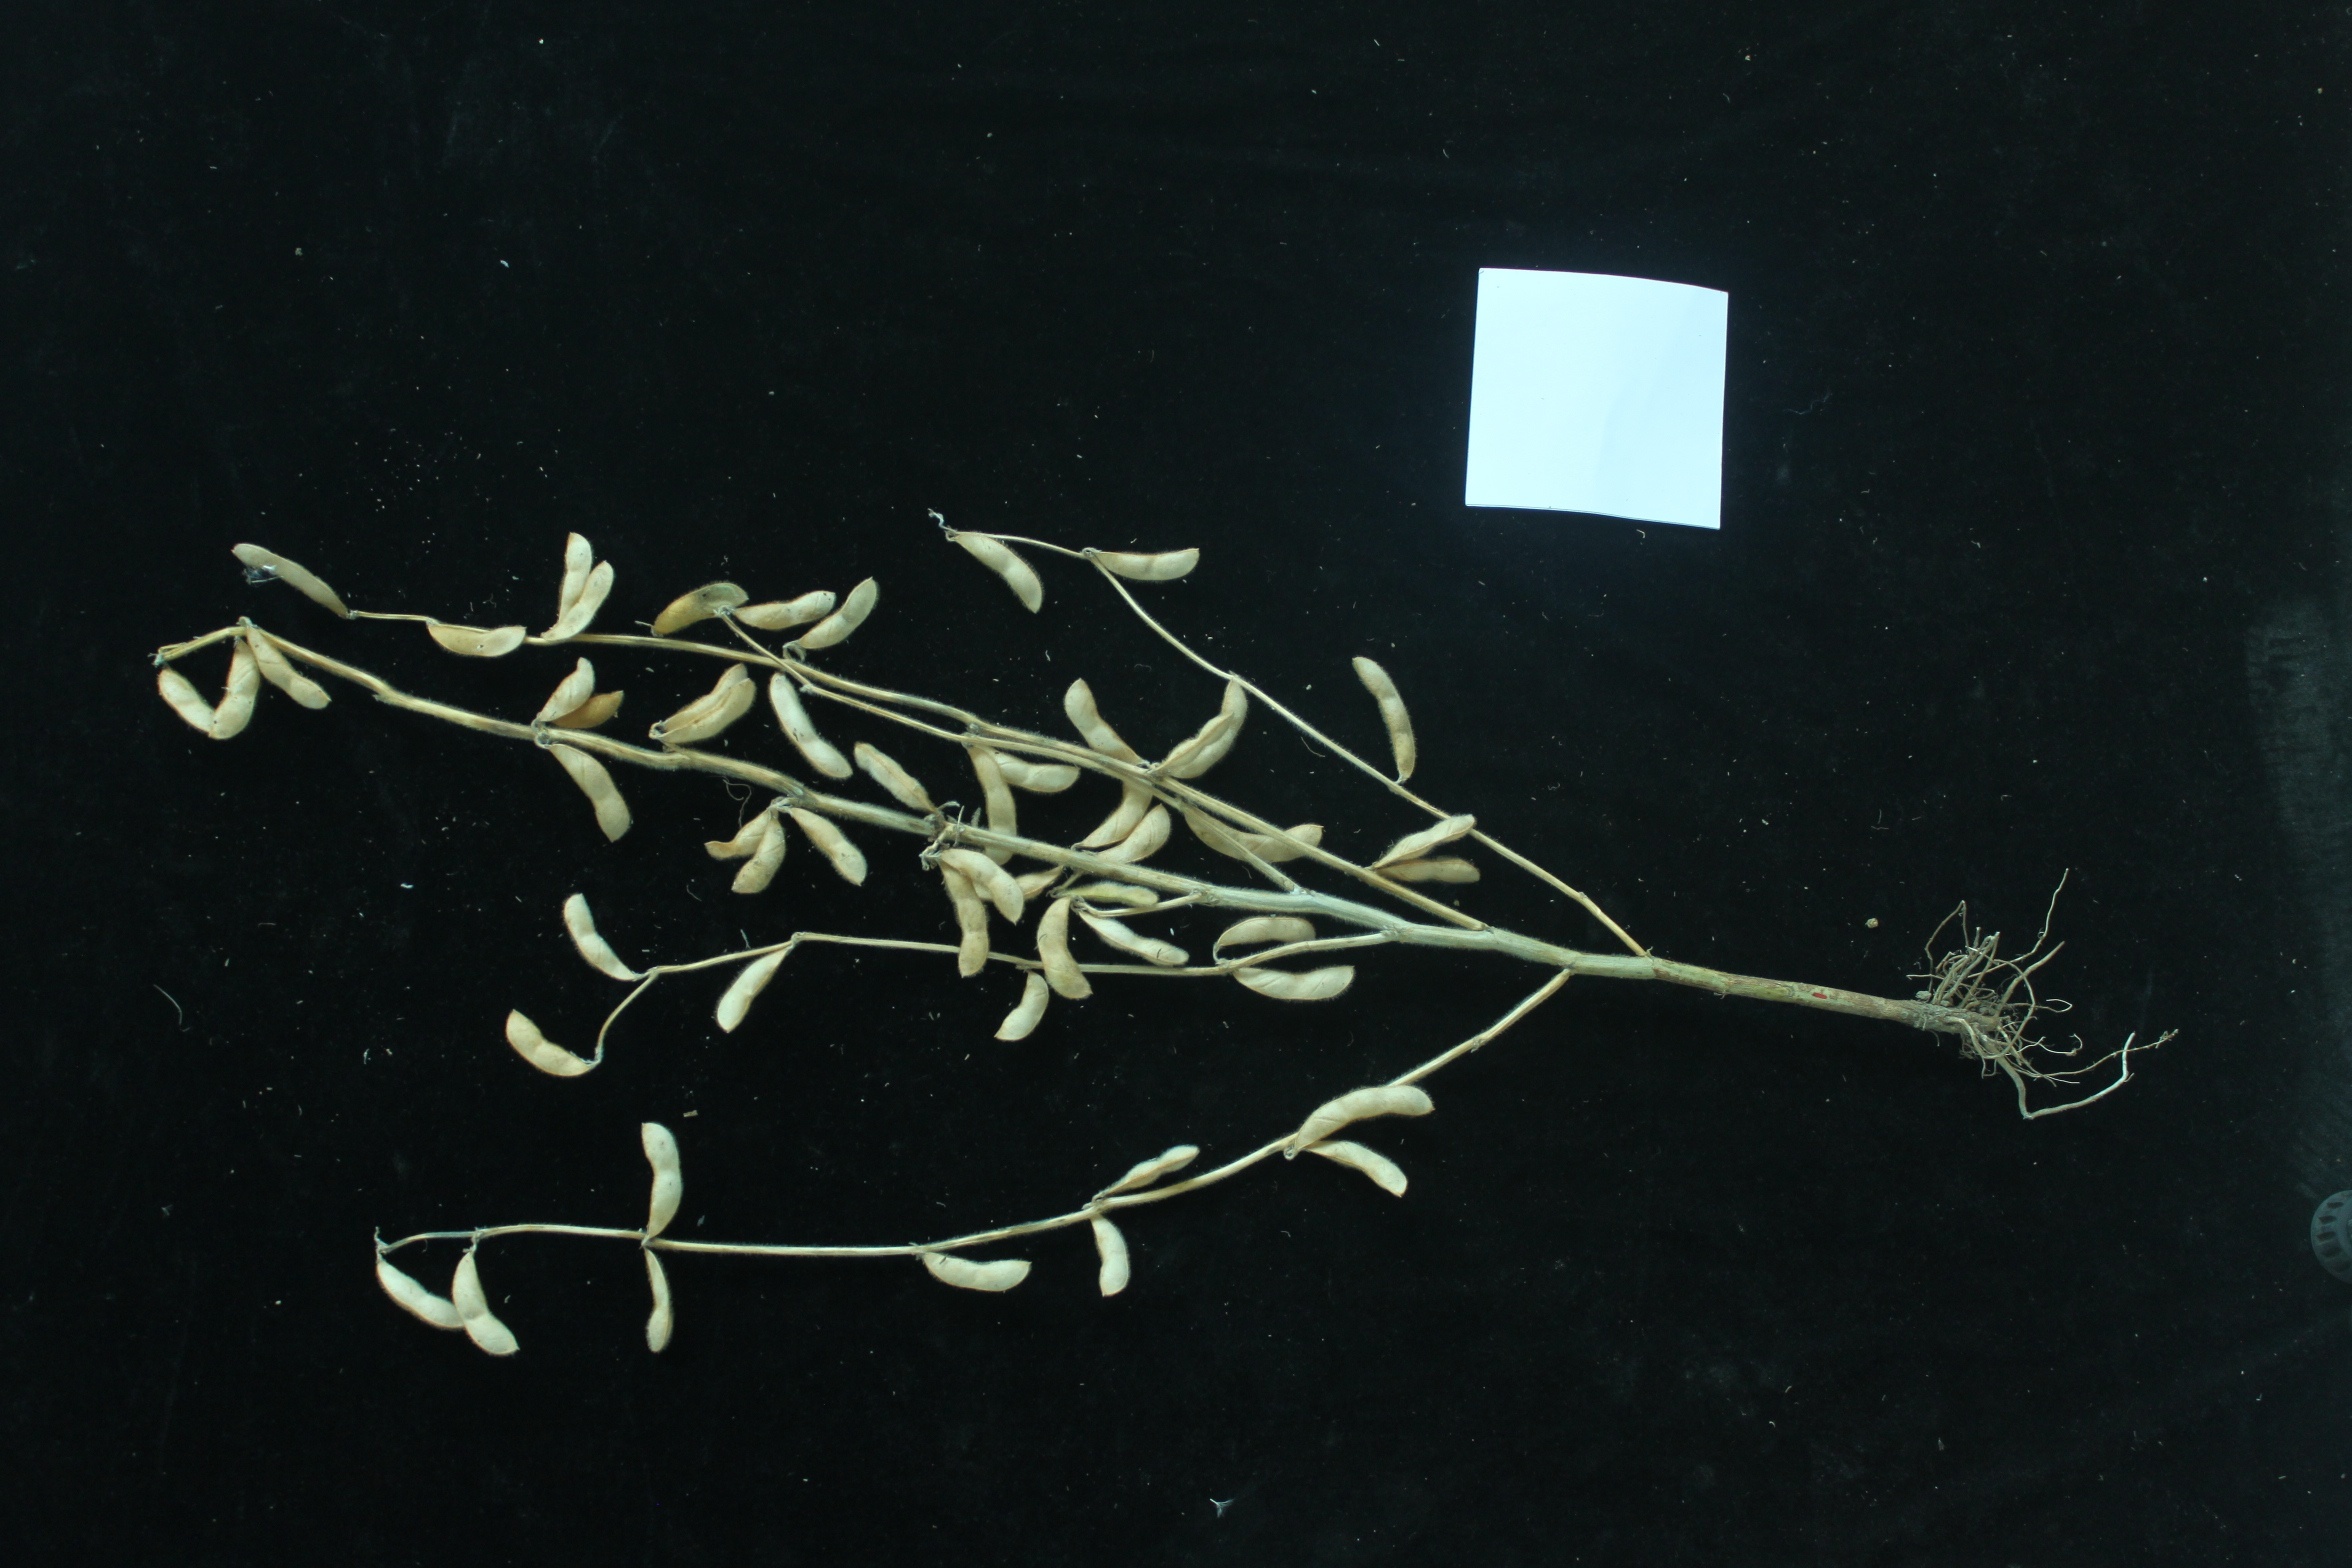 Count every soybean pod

54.